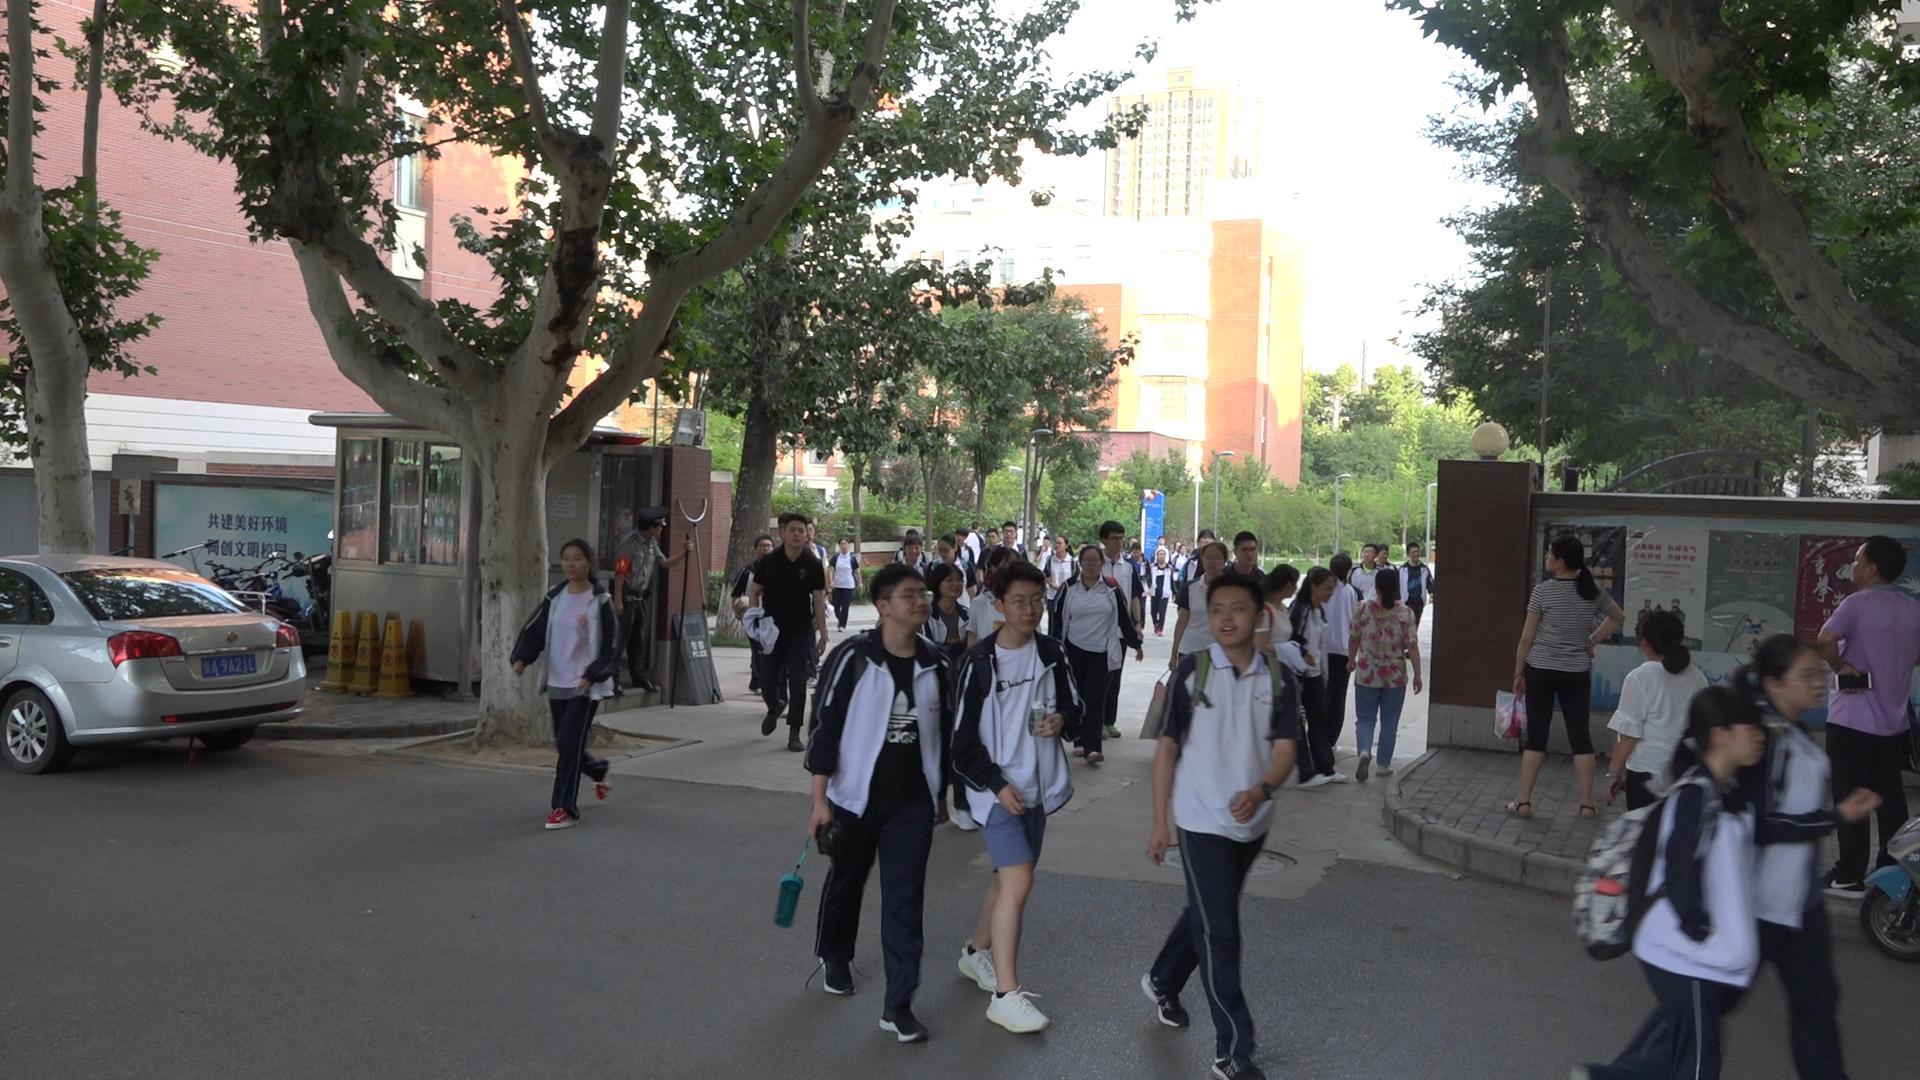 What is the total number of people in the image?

44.